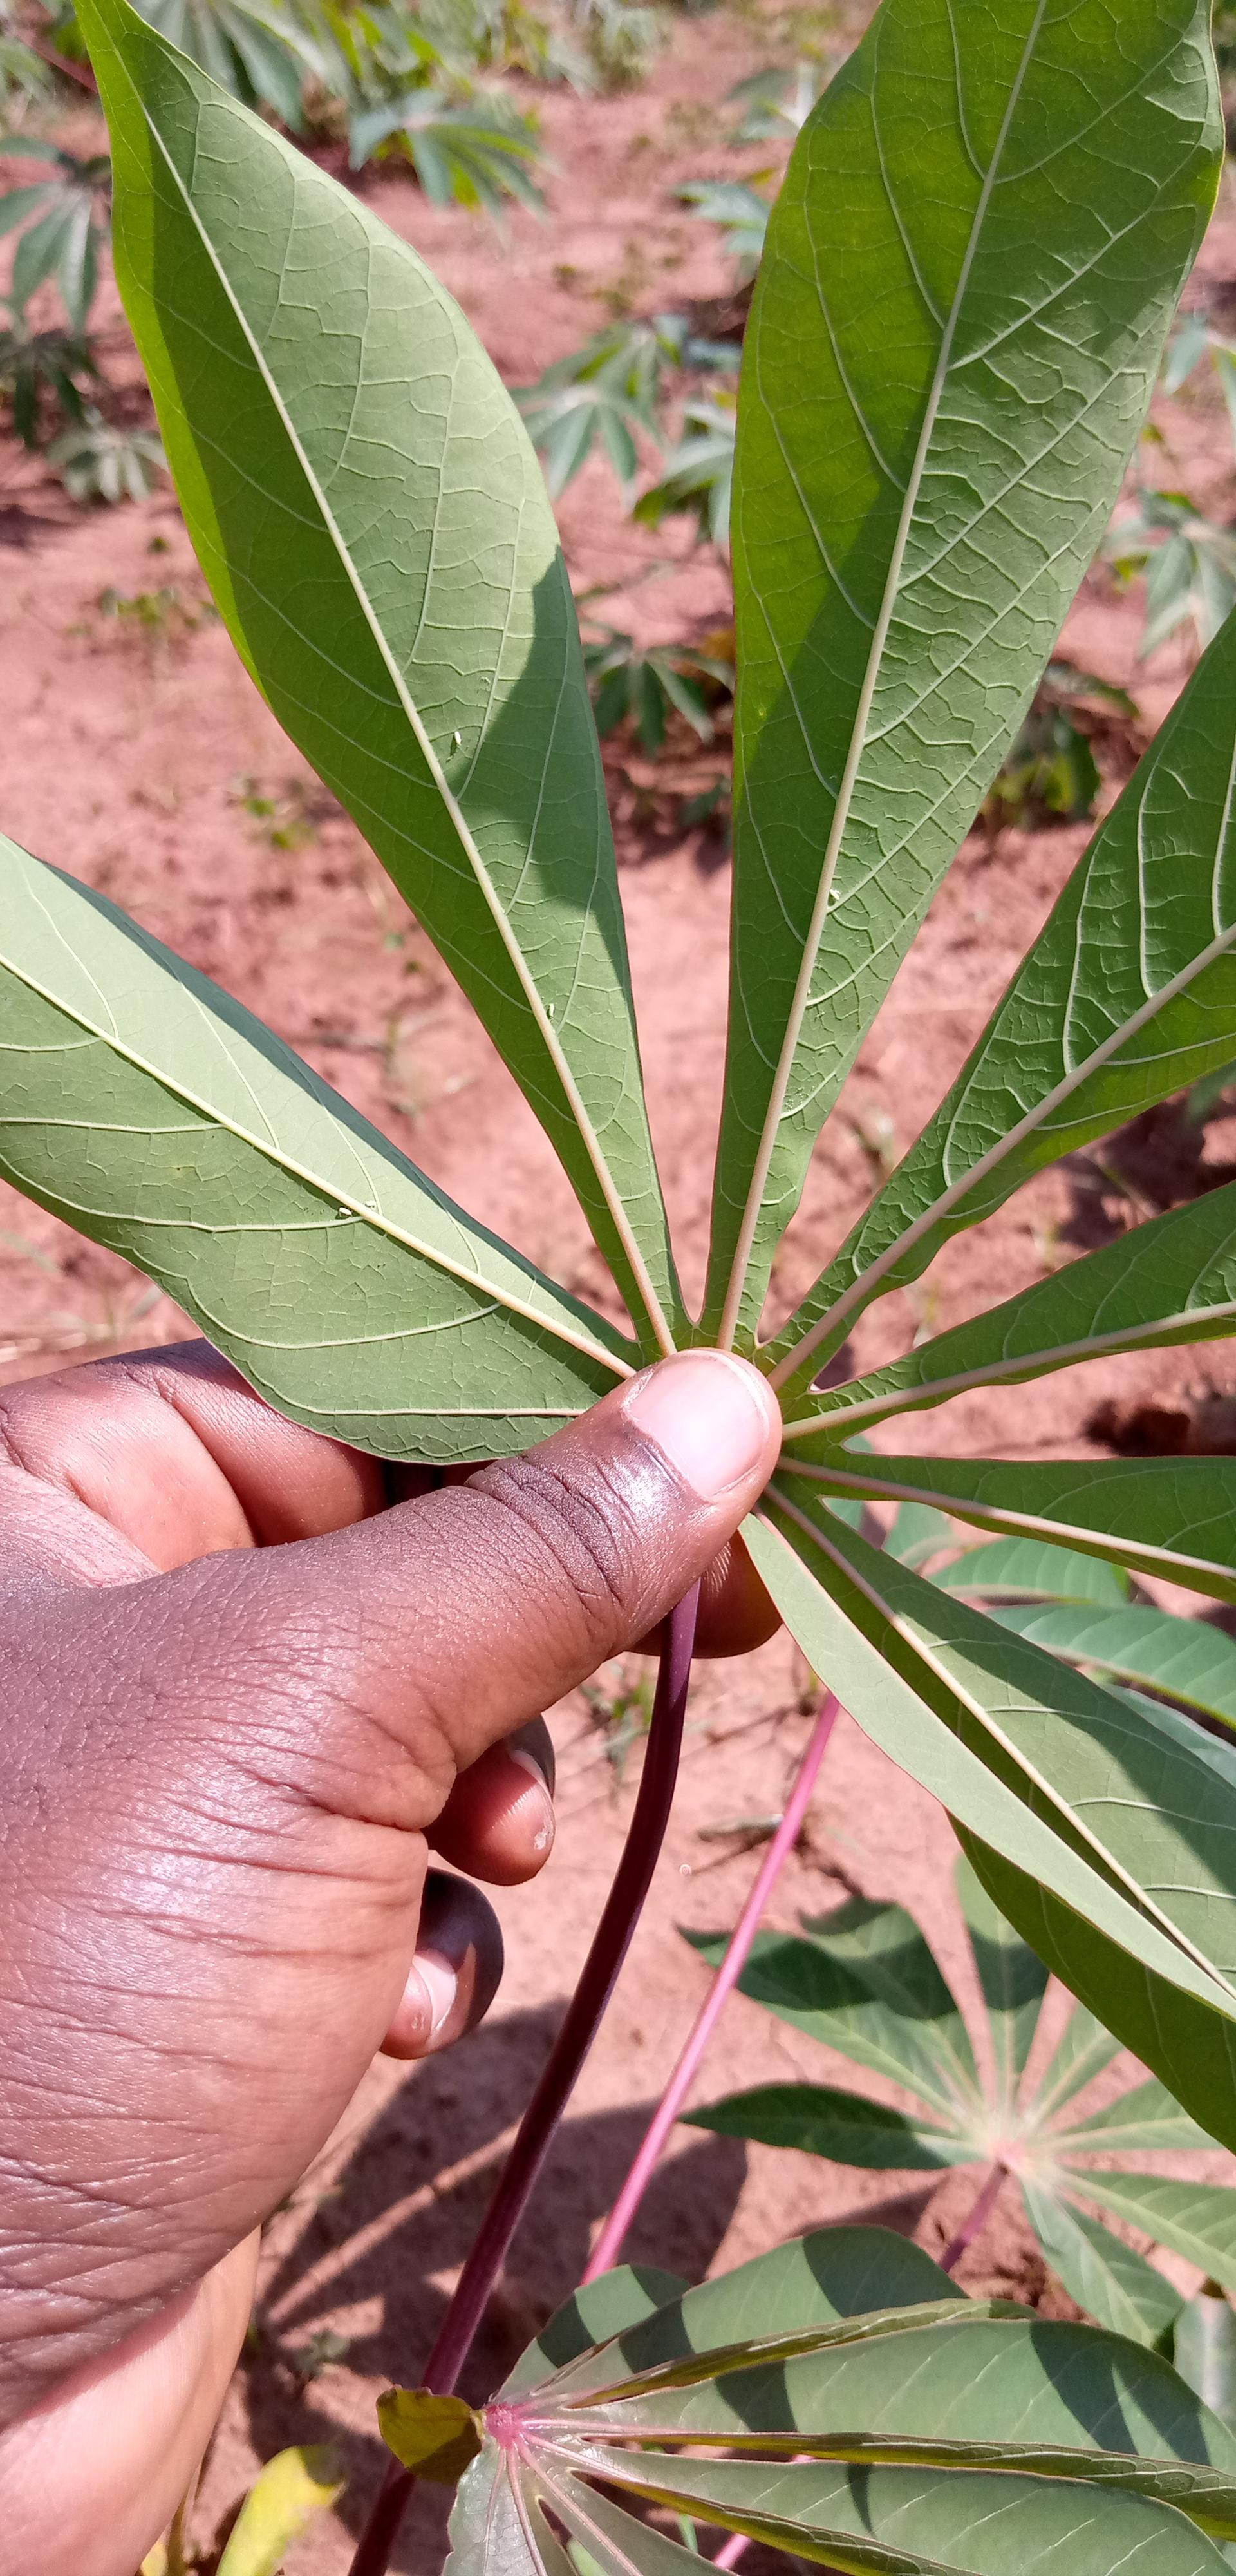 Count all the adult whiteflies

5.